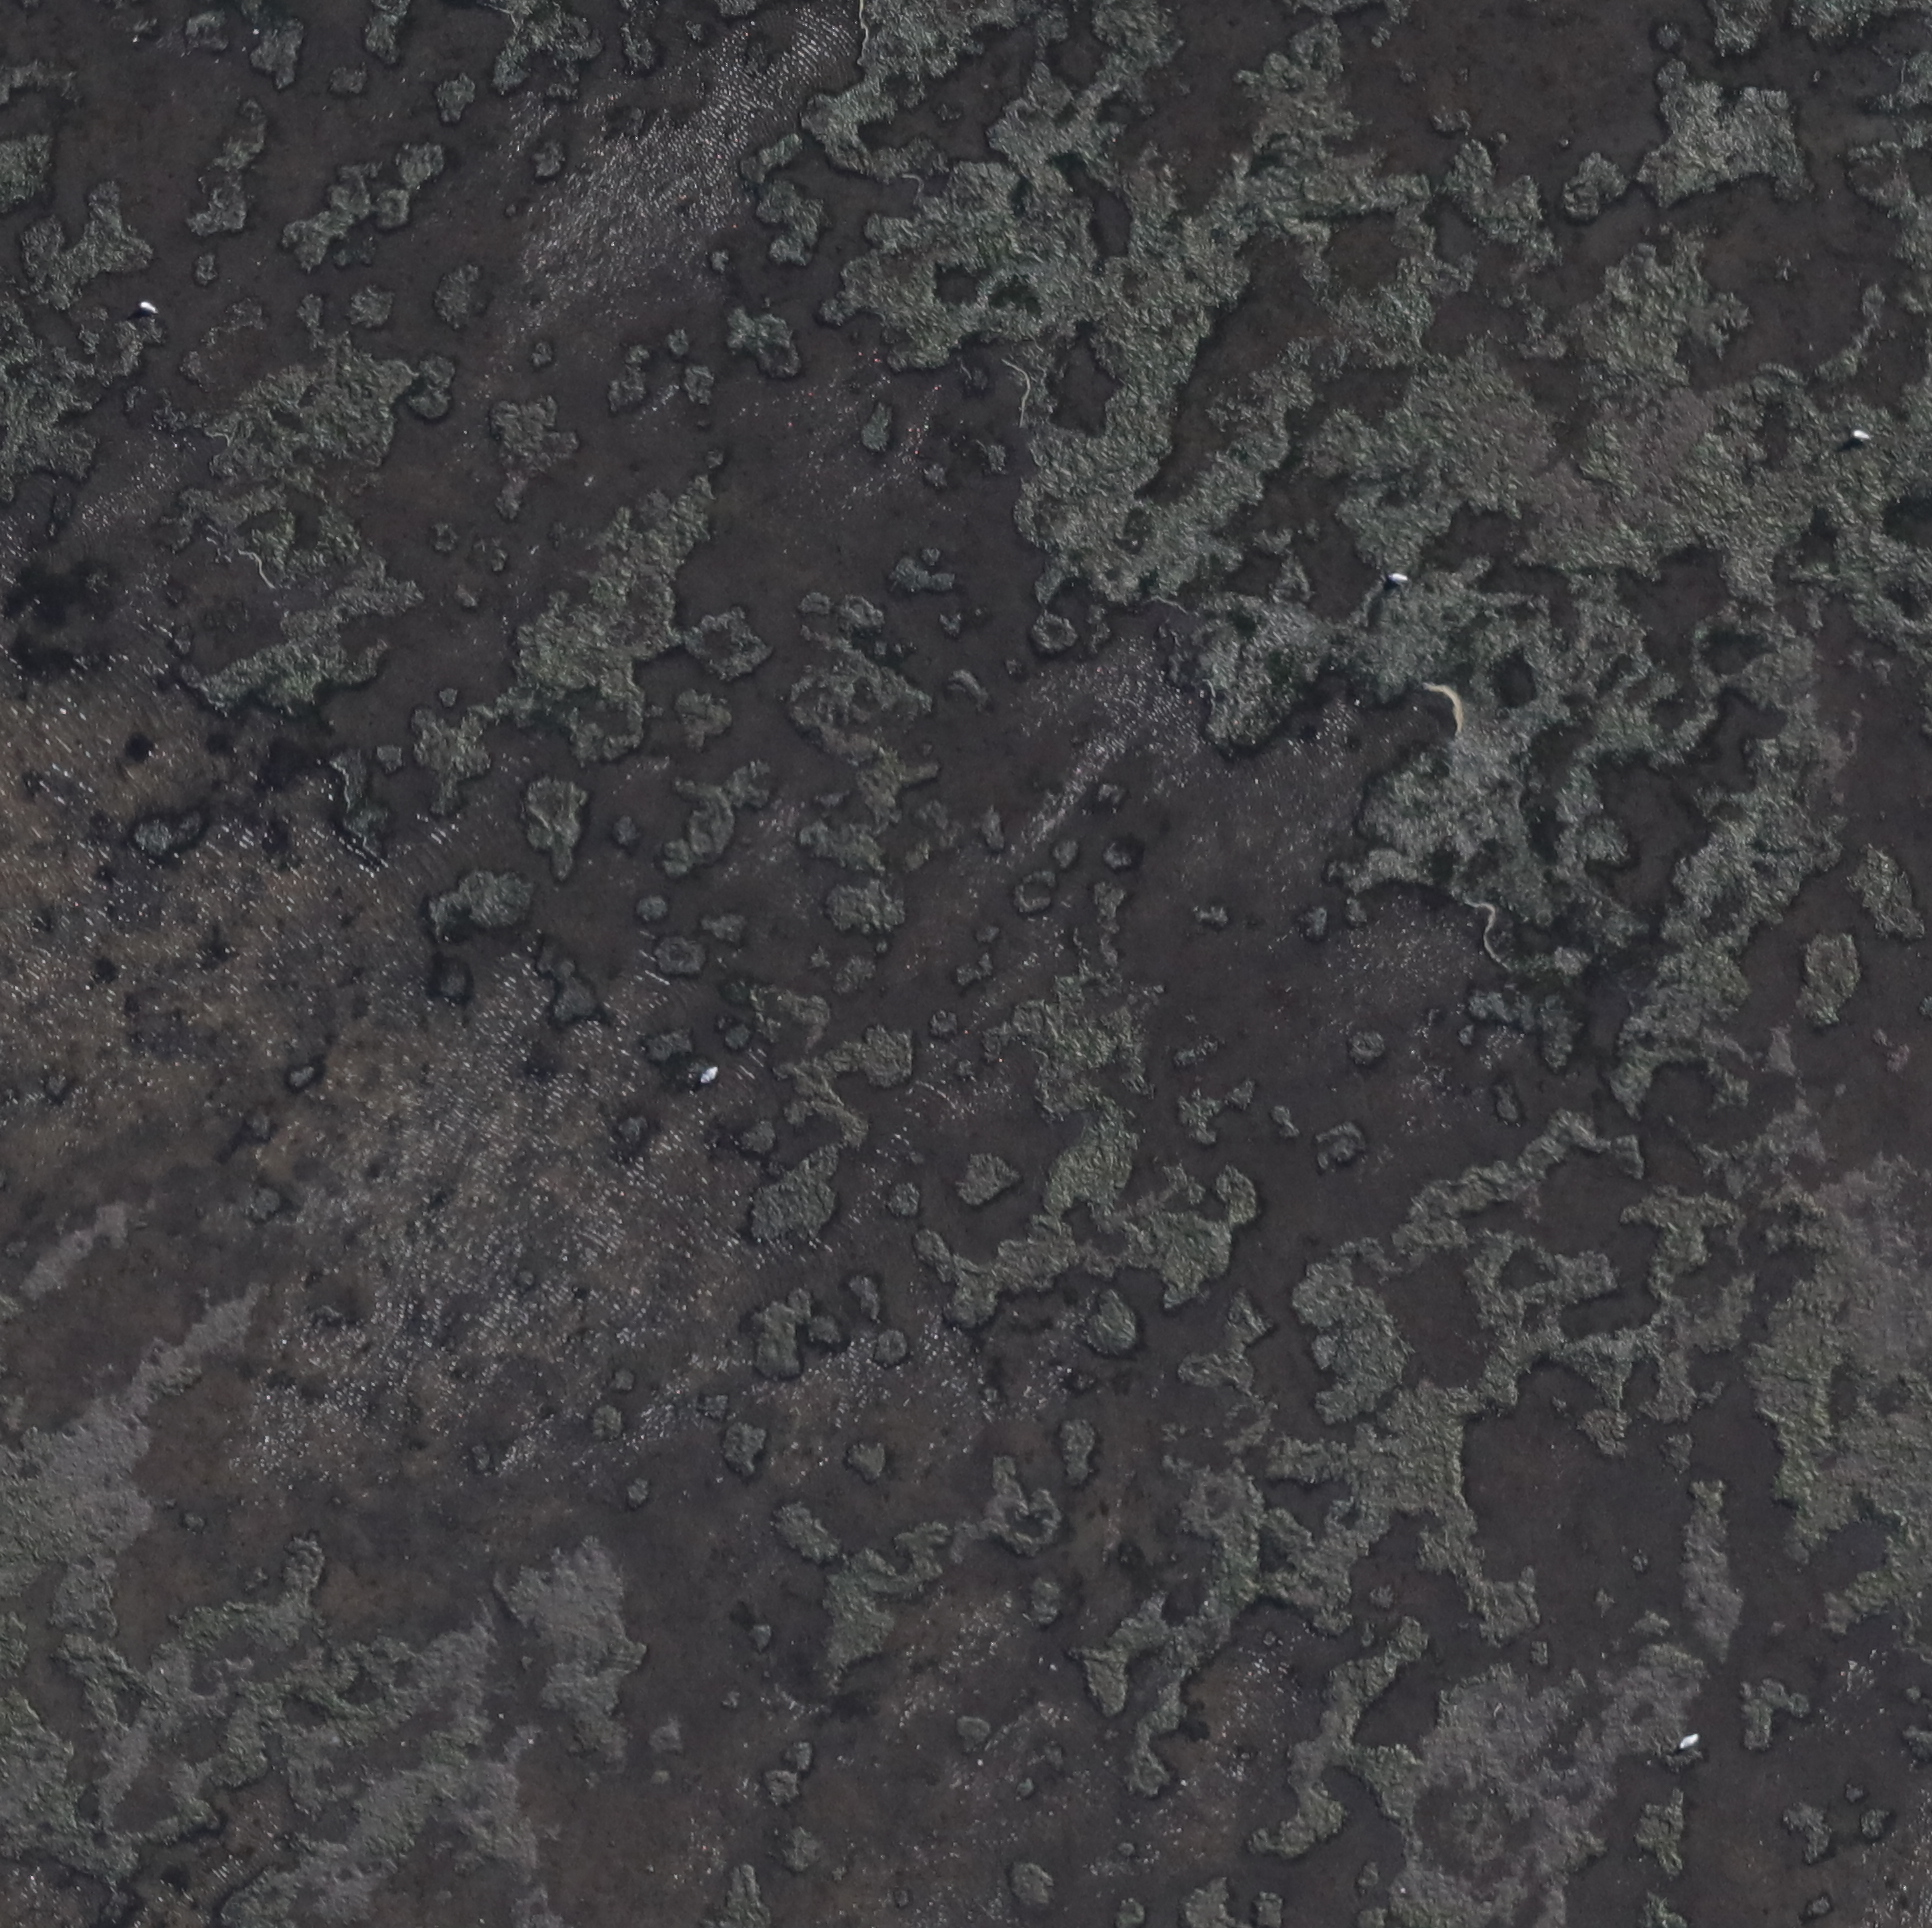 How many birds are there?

5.